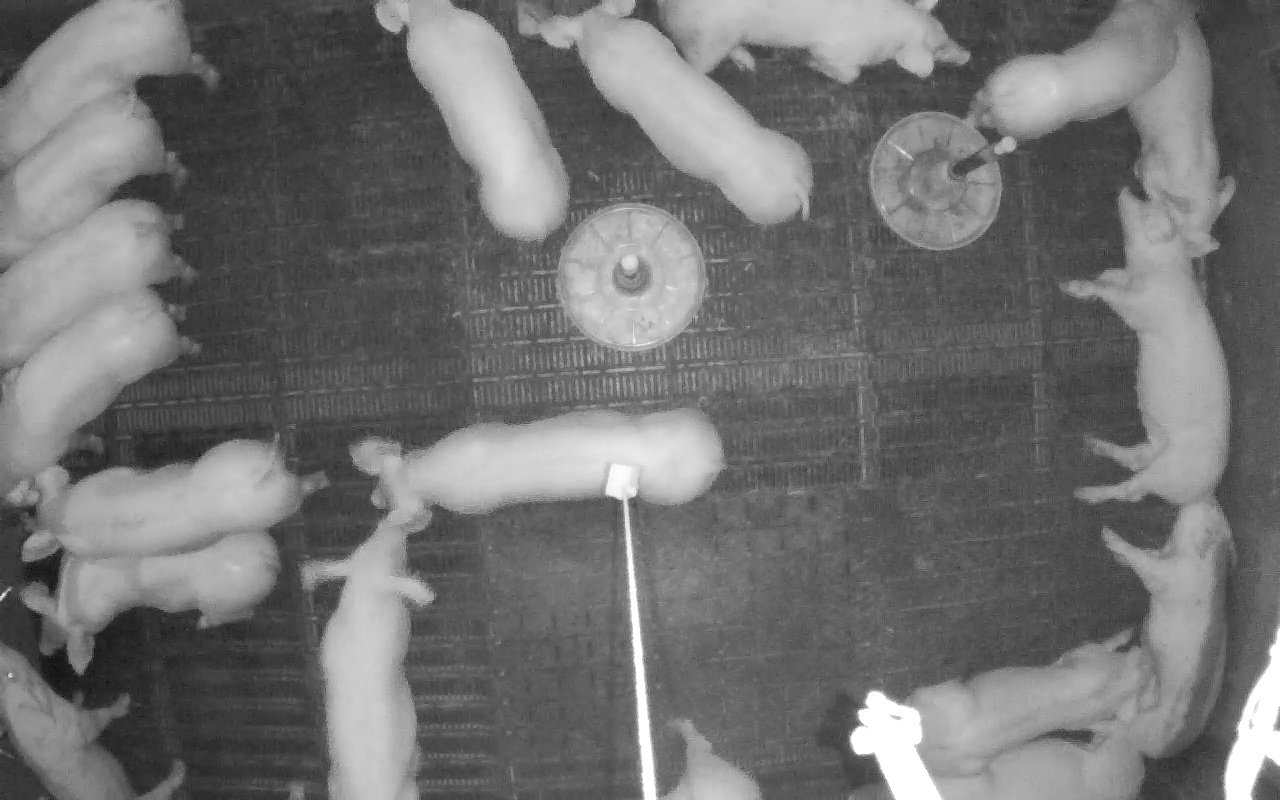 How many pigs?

19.